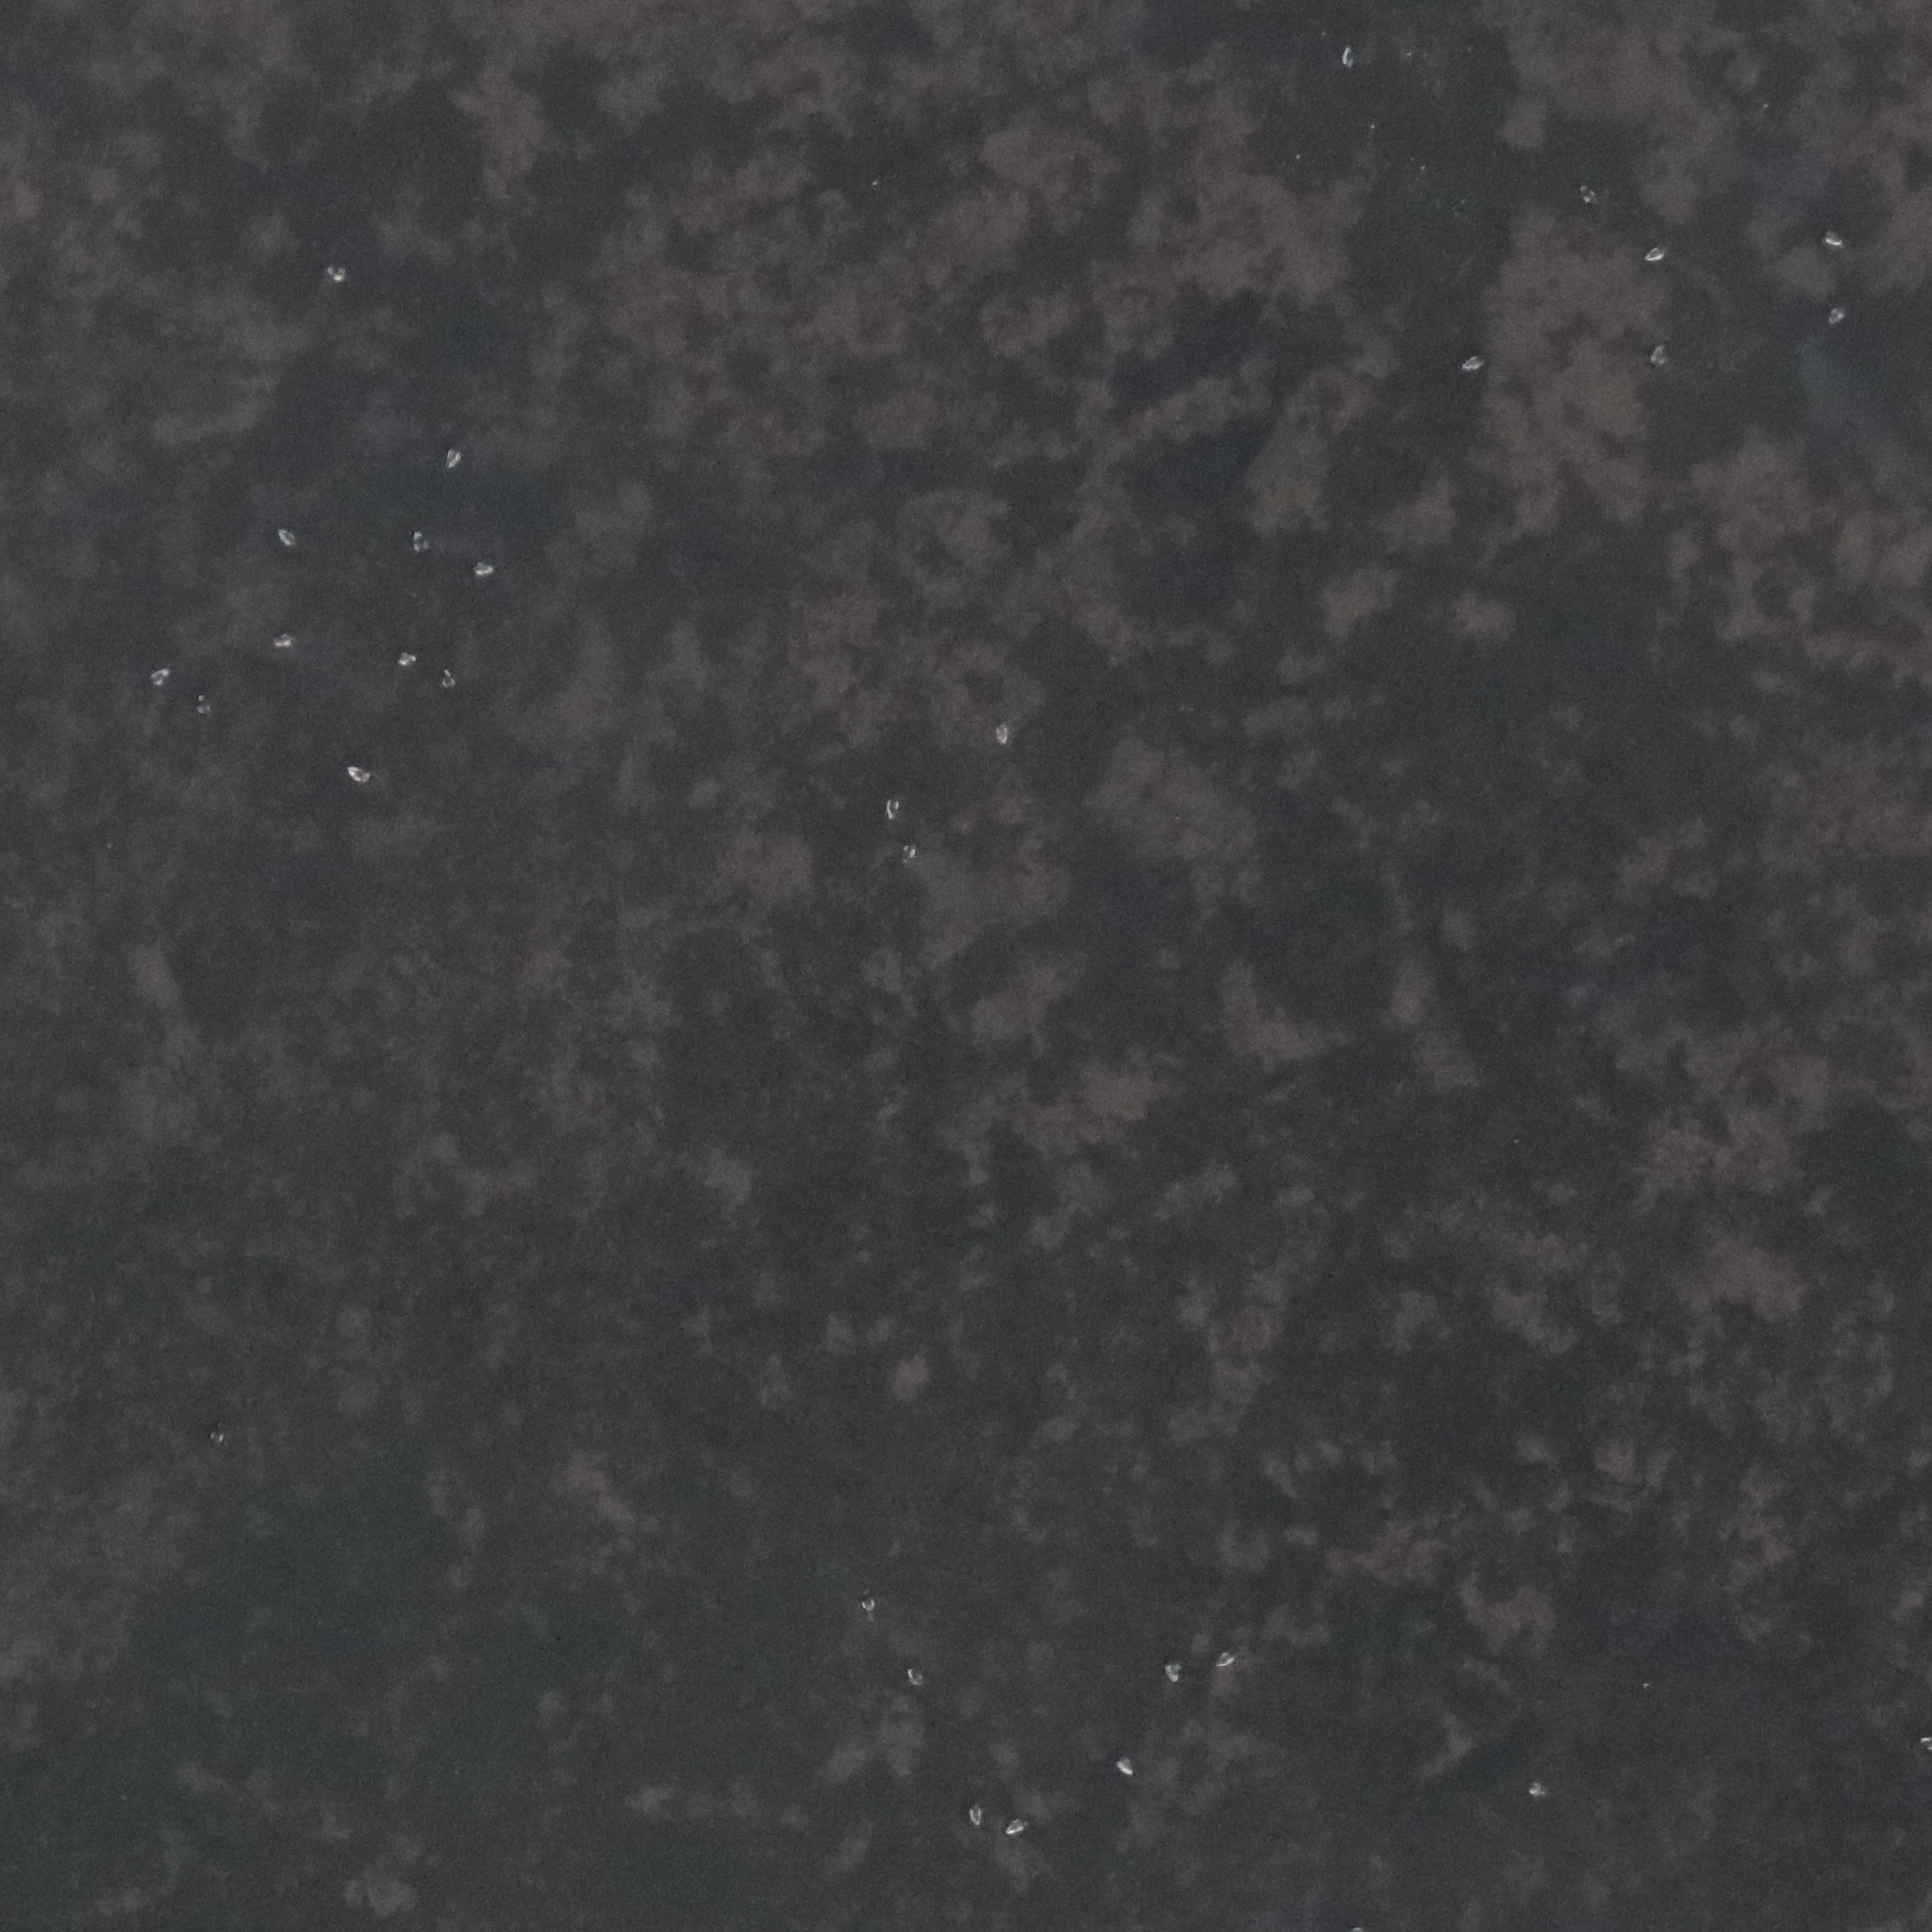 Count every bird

30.